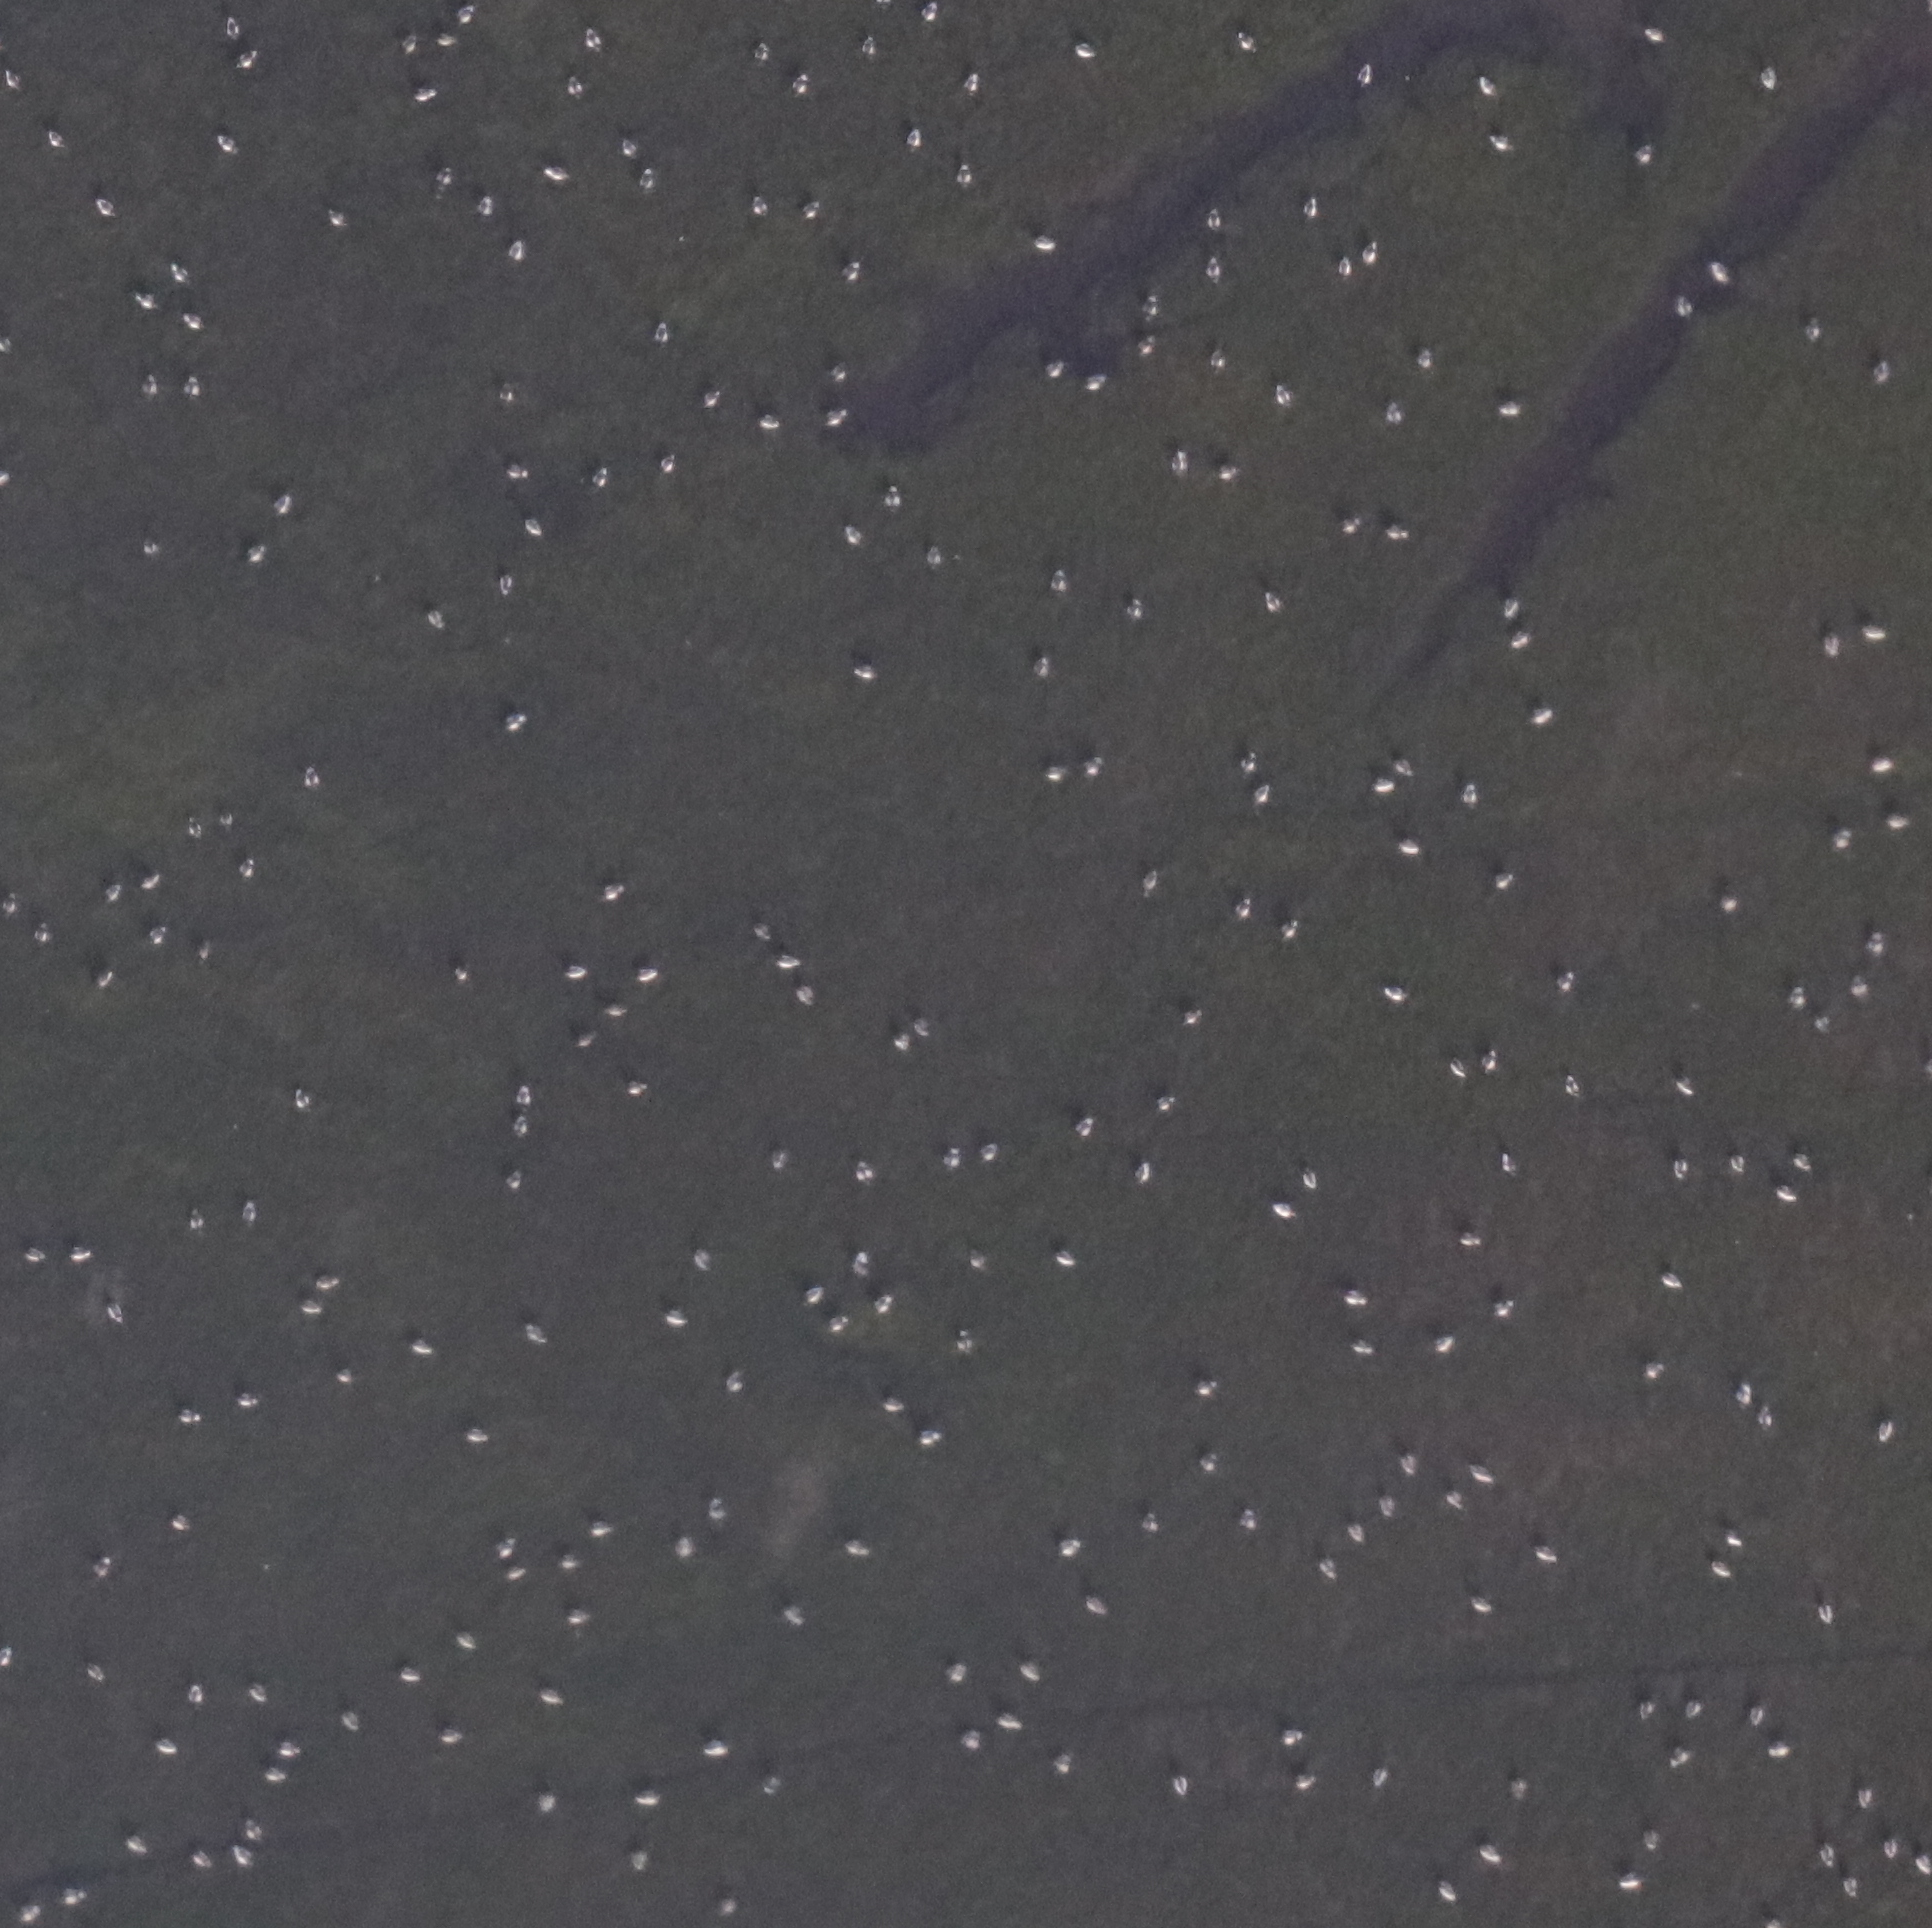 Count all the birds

276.